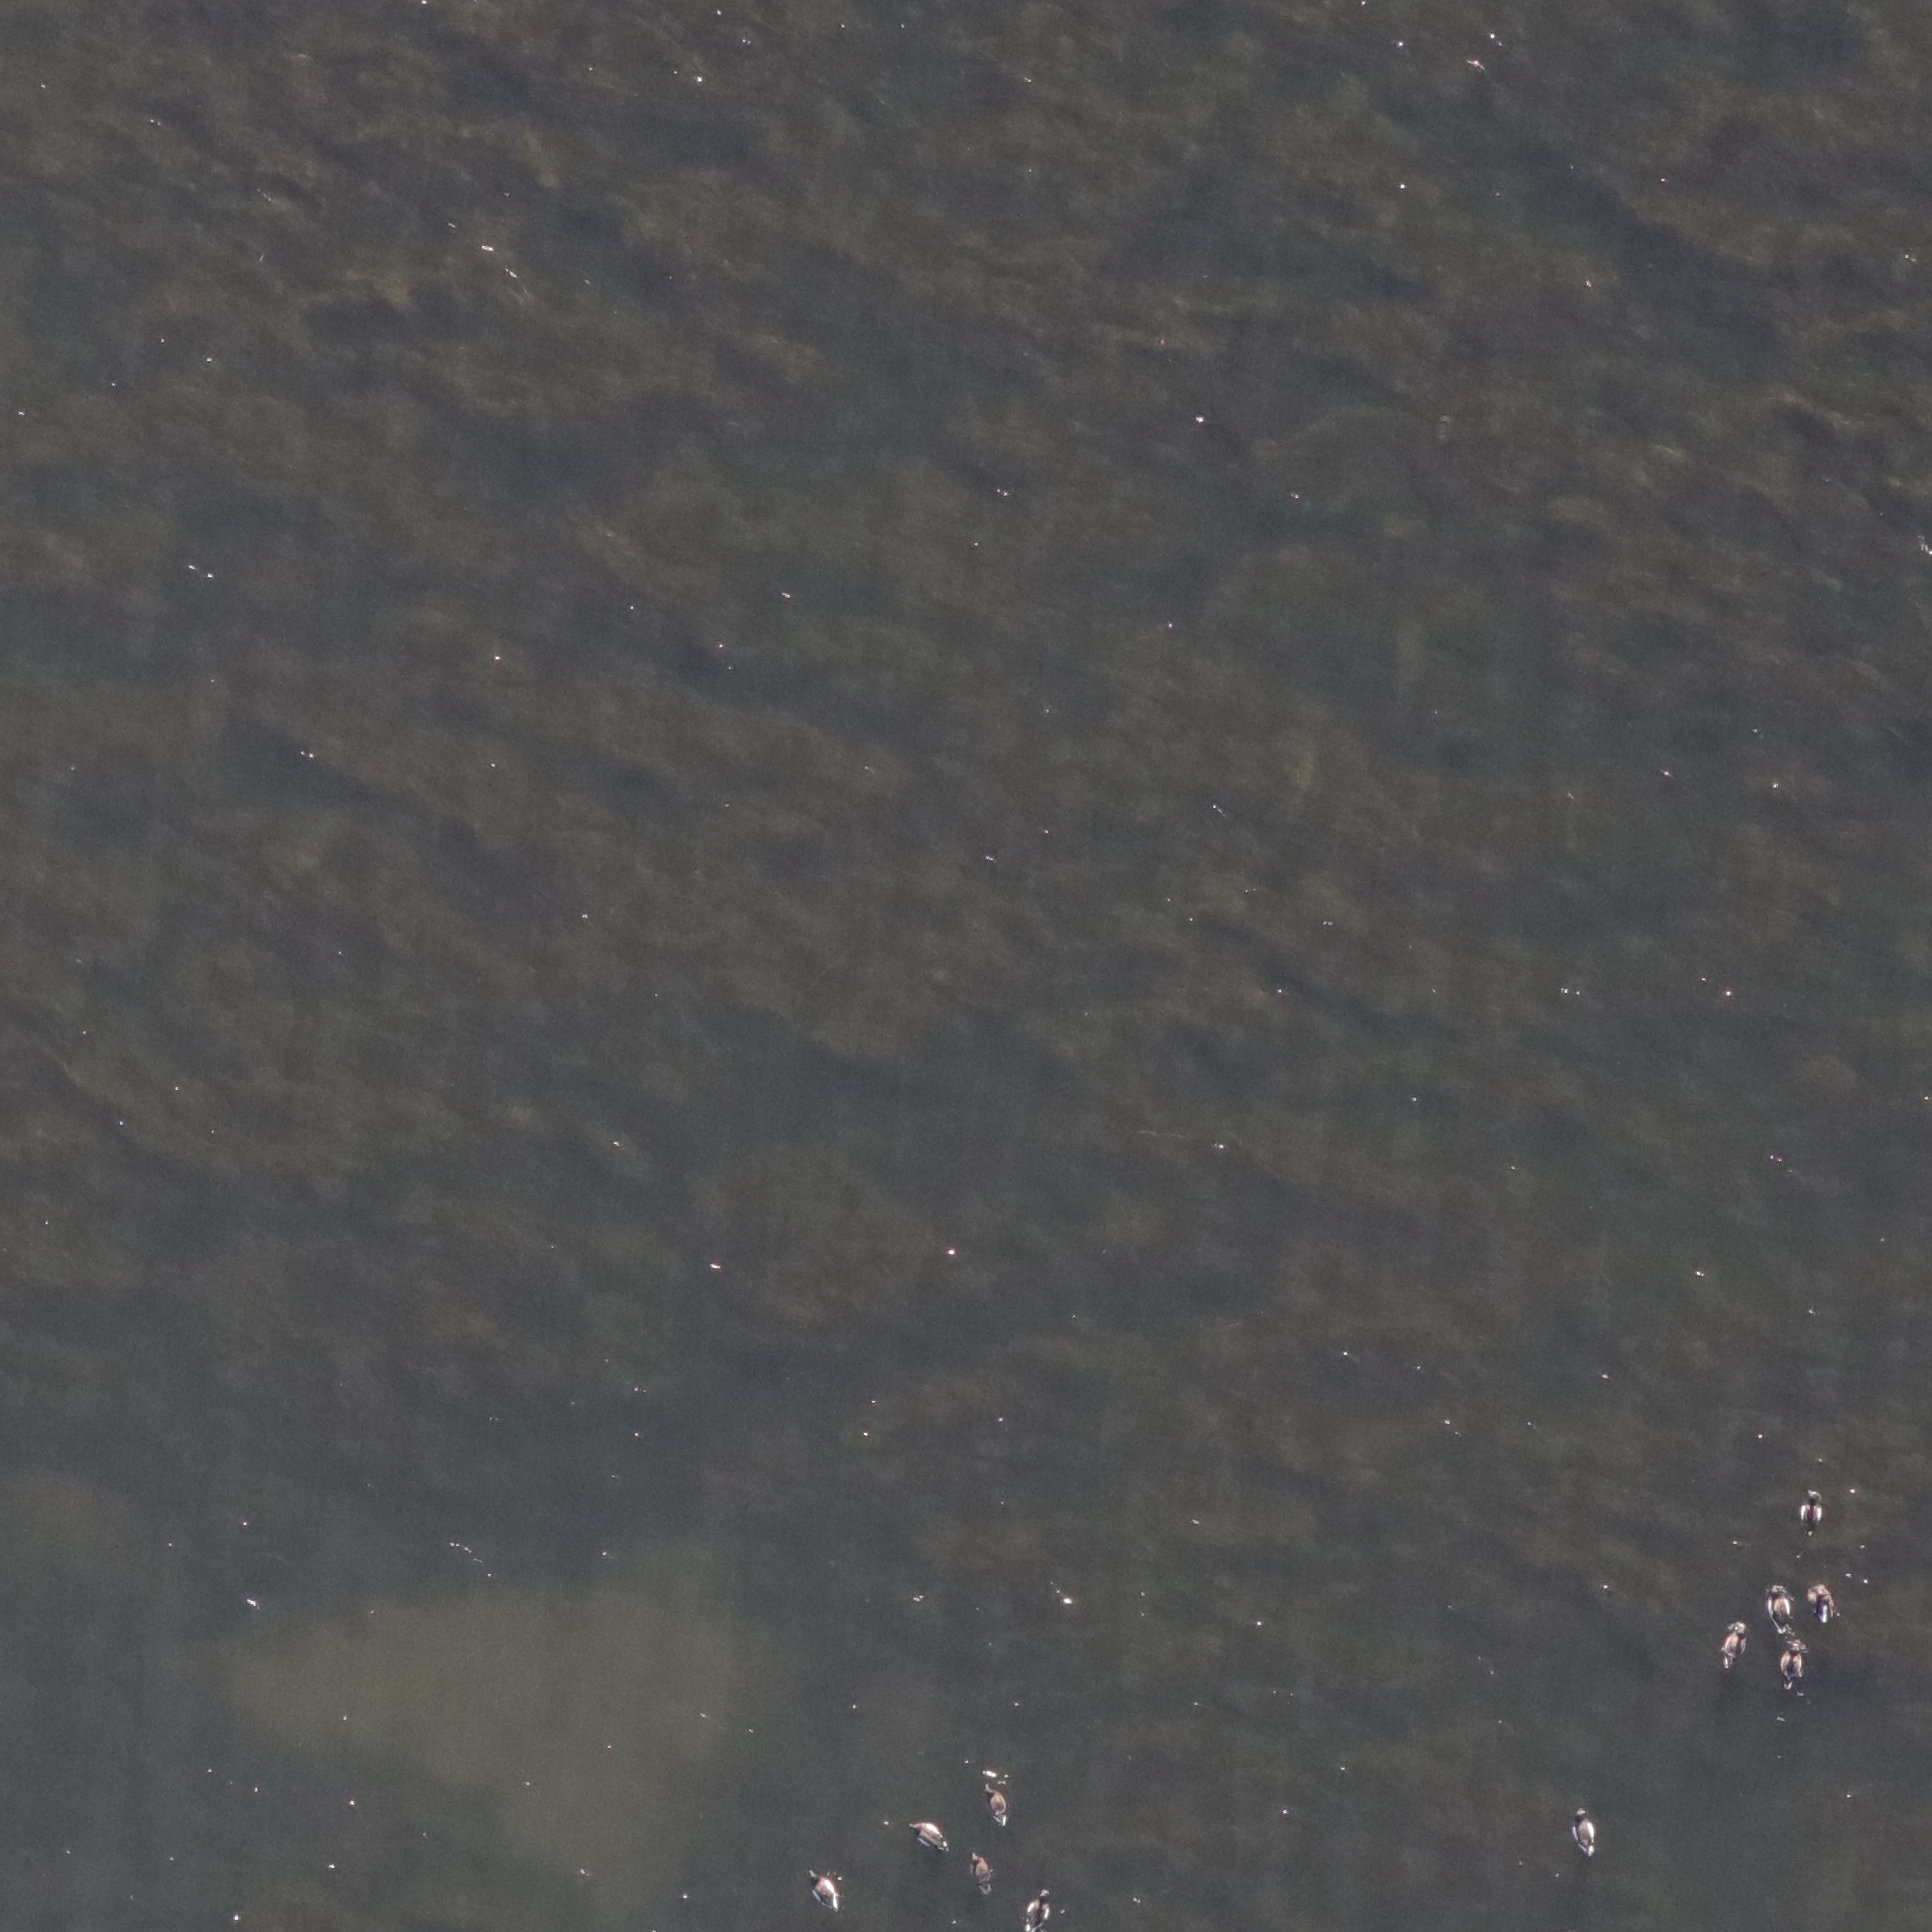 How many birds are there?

11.